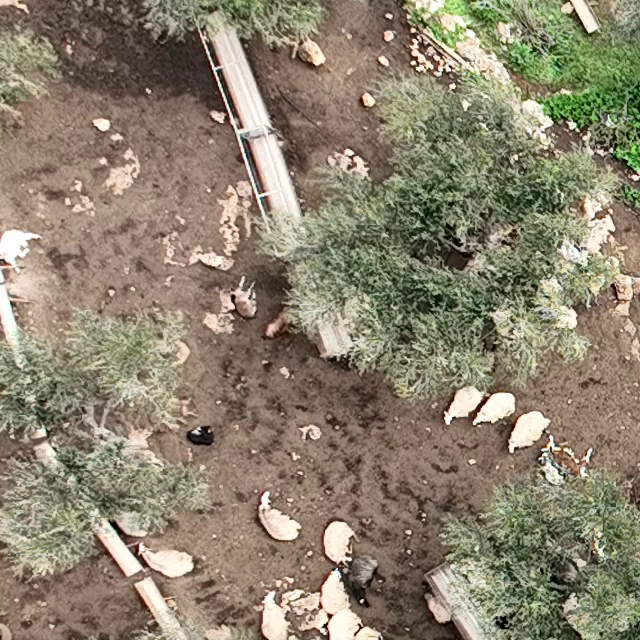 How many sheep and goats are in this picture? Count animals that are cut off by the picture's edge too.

26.